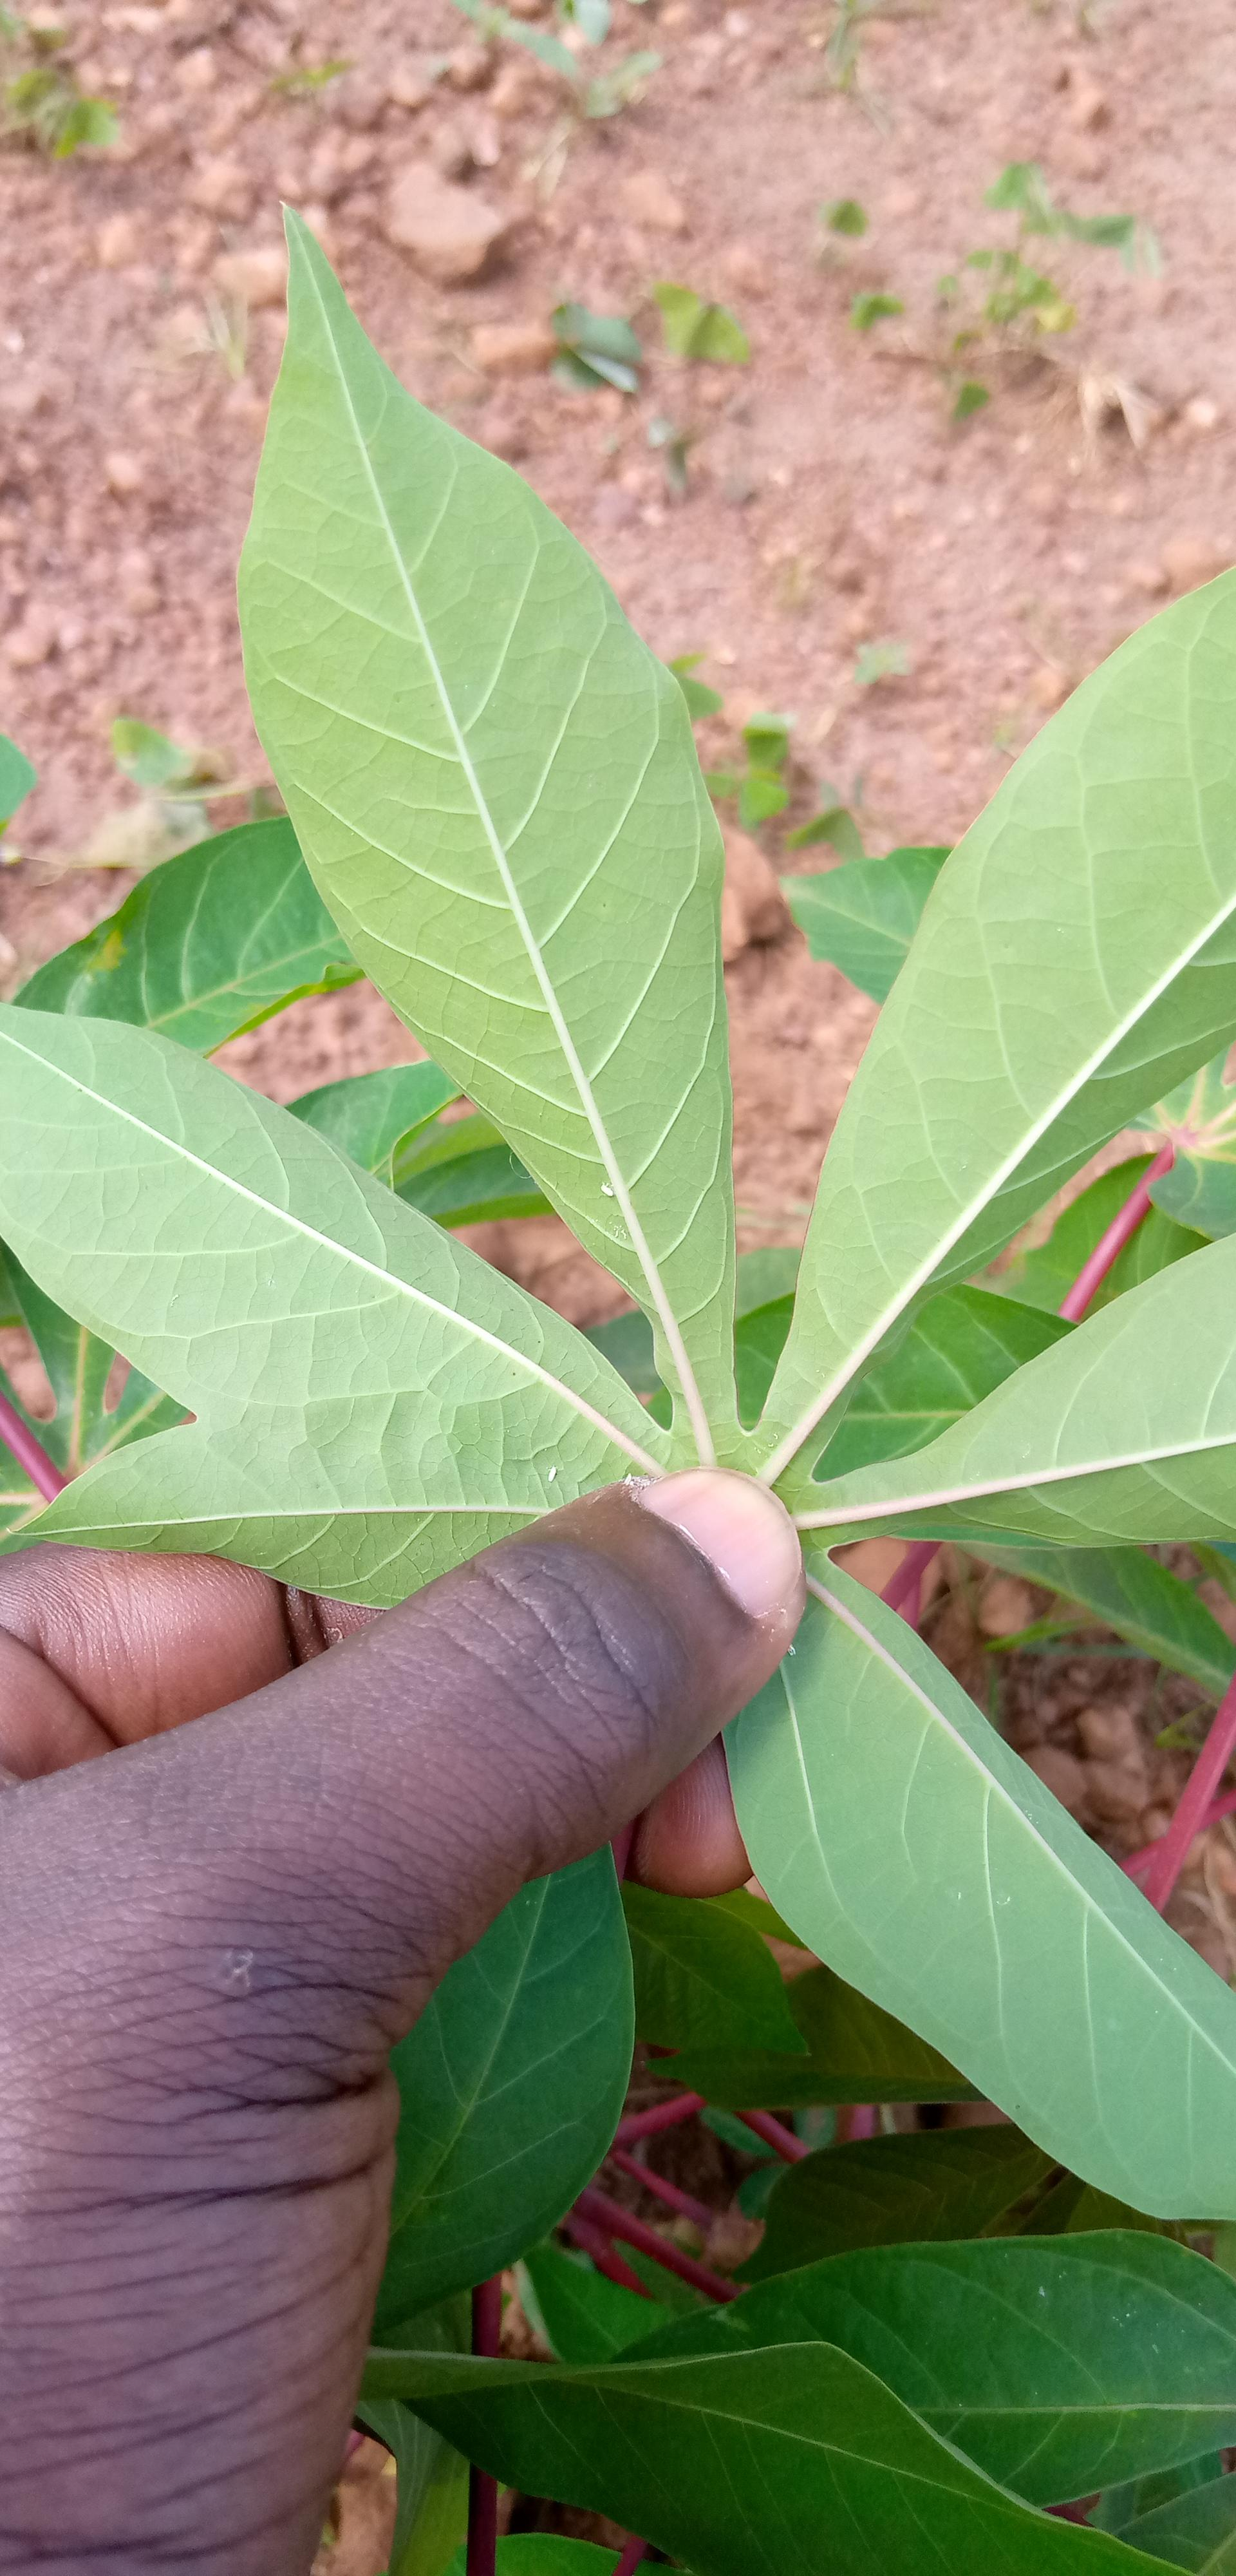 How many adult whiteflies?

2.